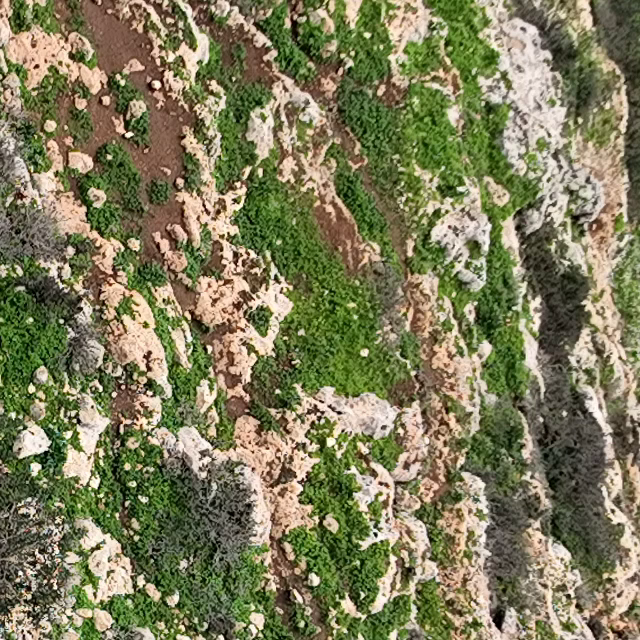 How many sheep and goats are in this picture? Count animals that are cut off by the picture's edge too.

0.